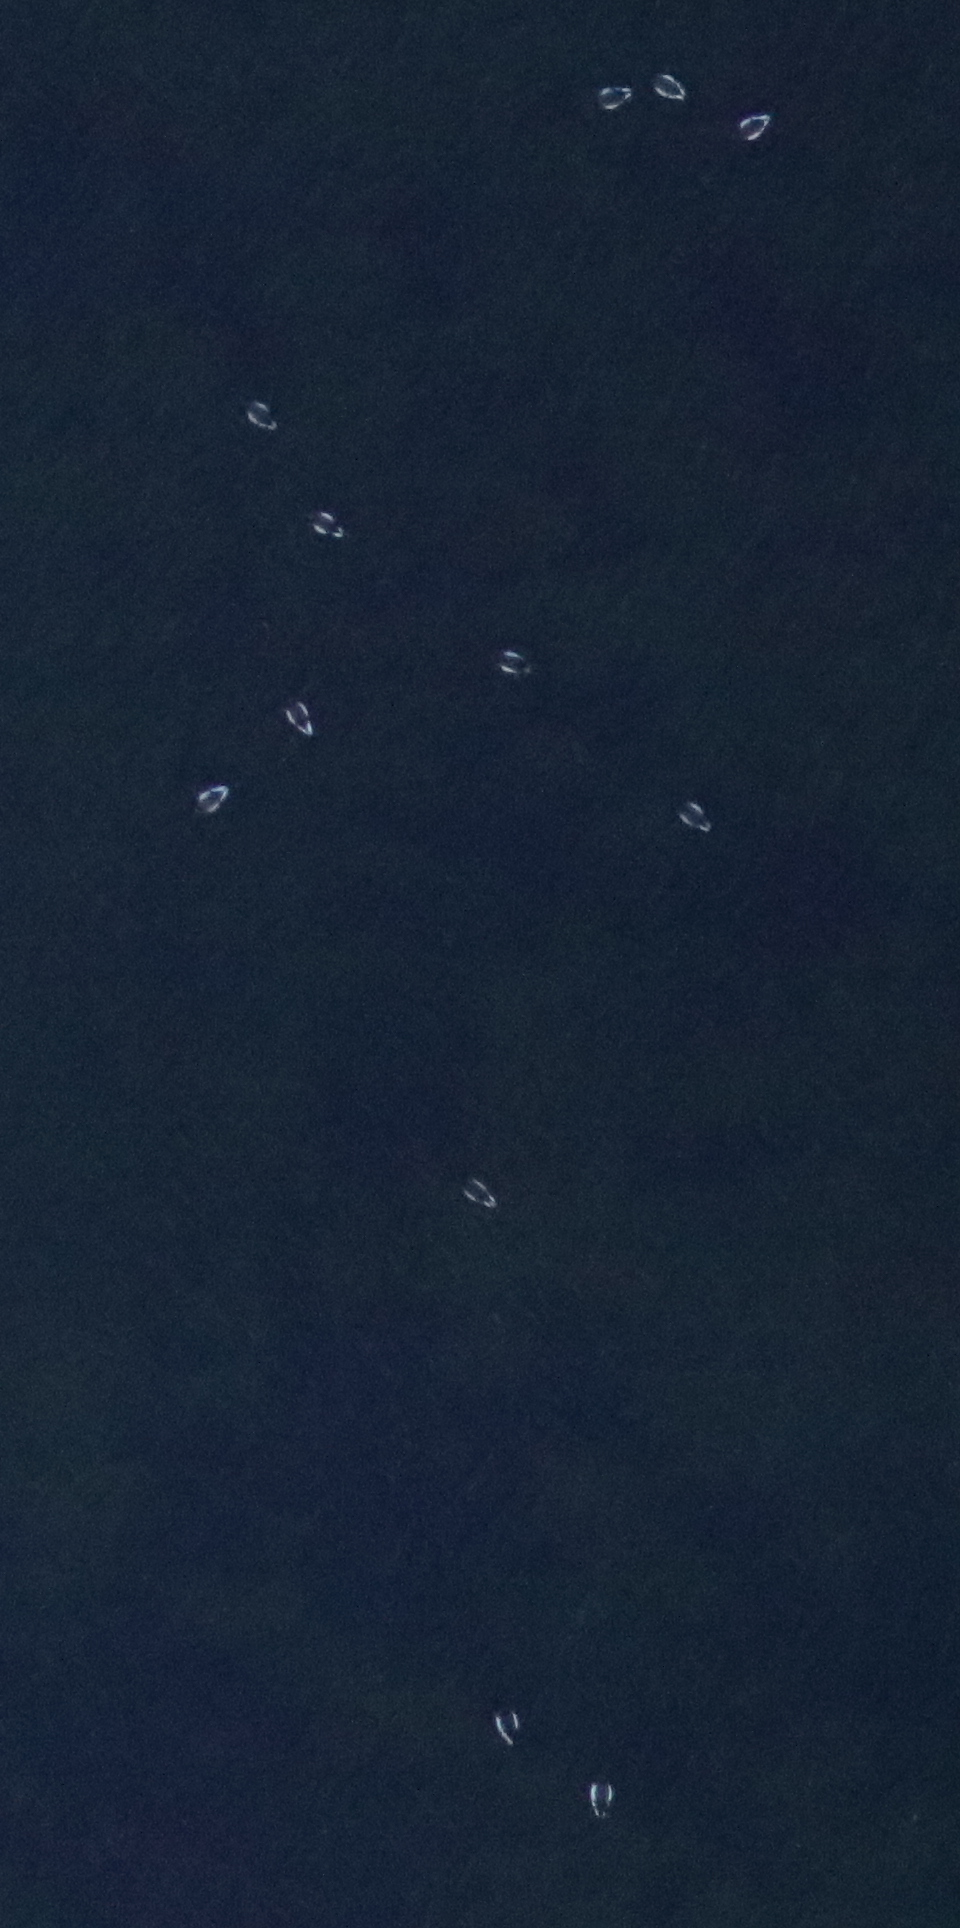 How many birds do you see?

12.